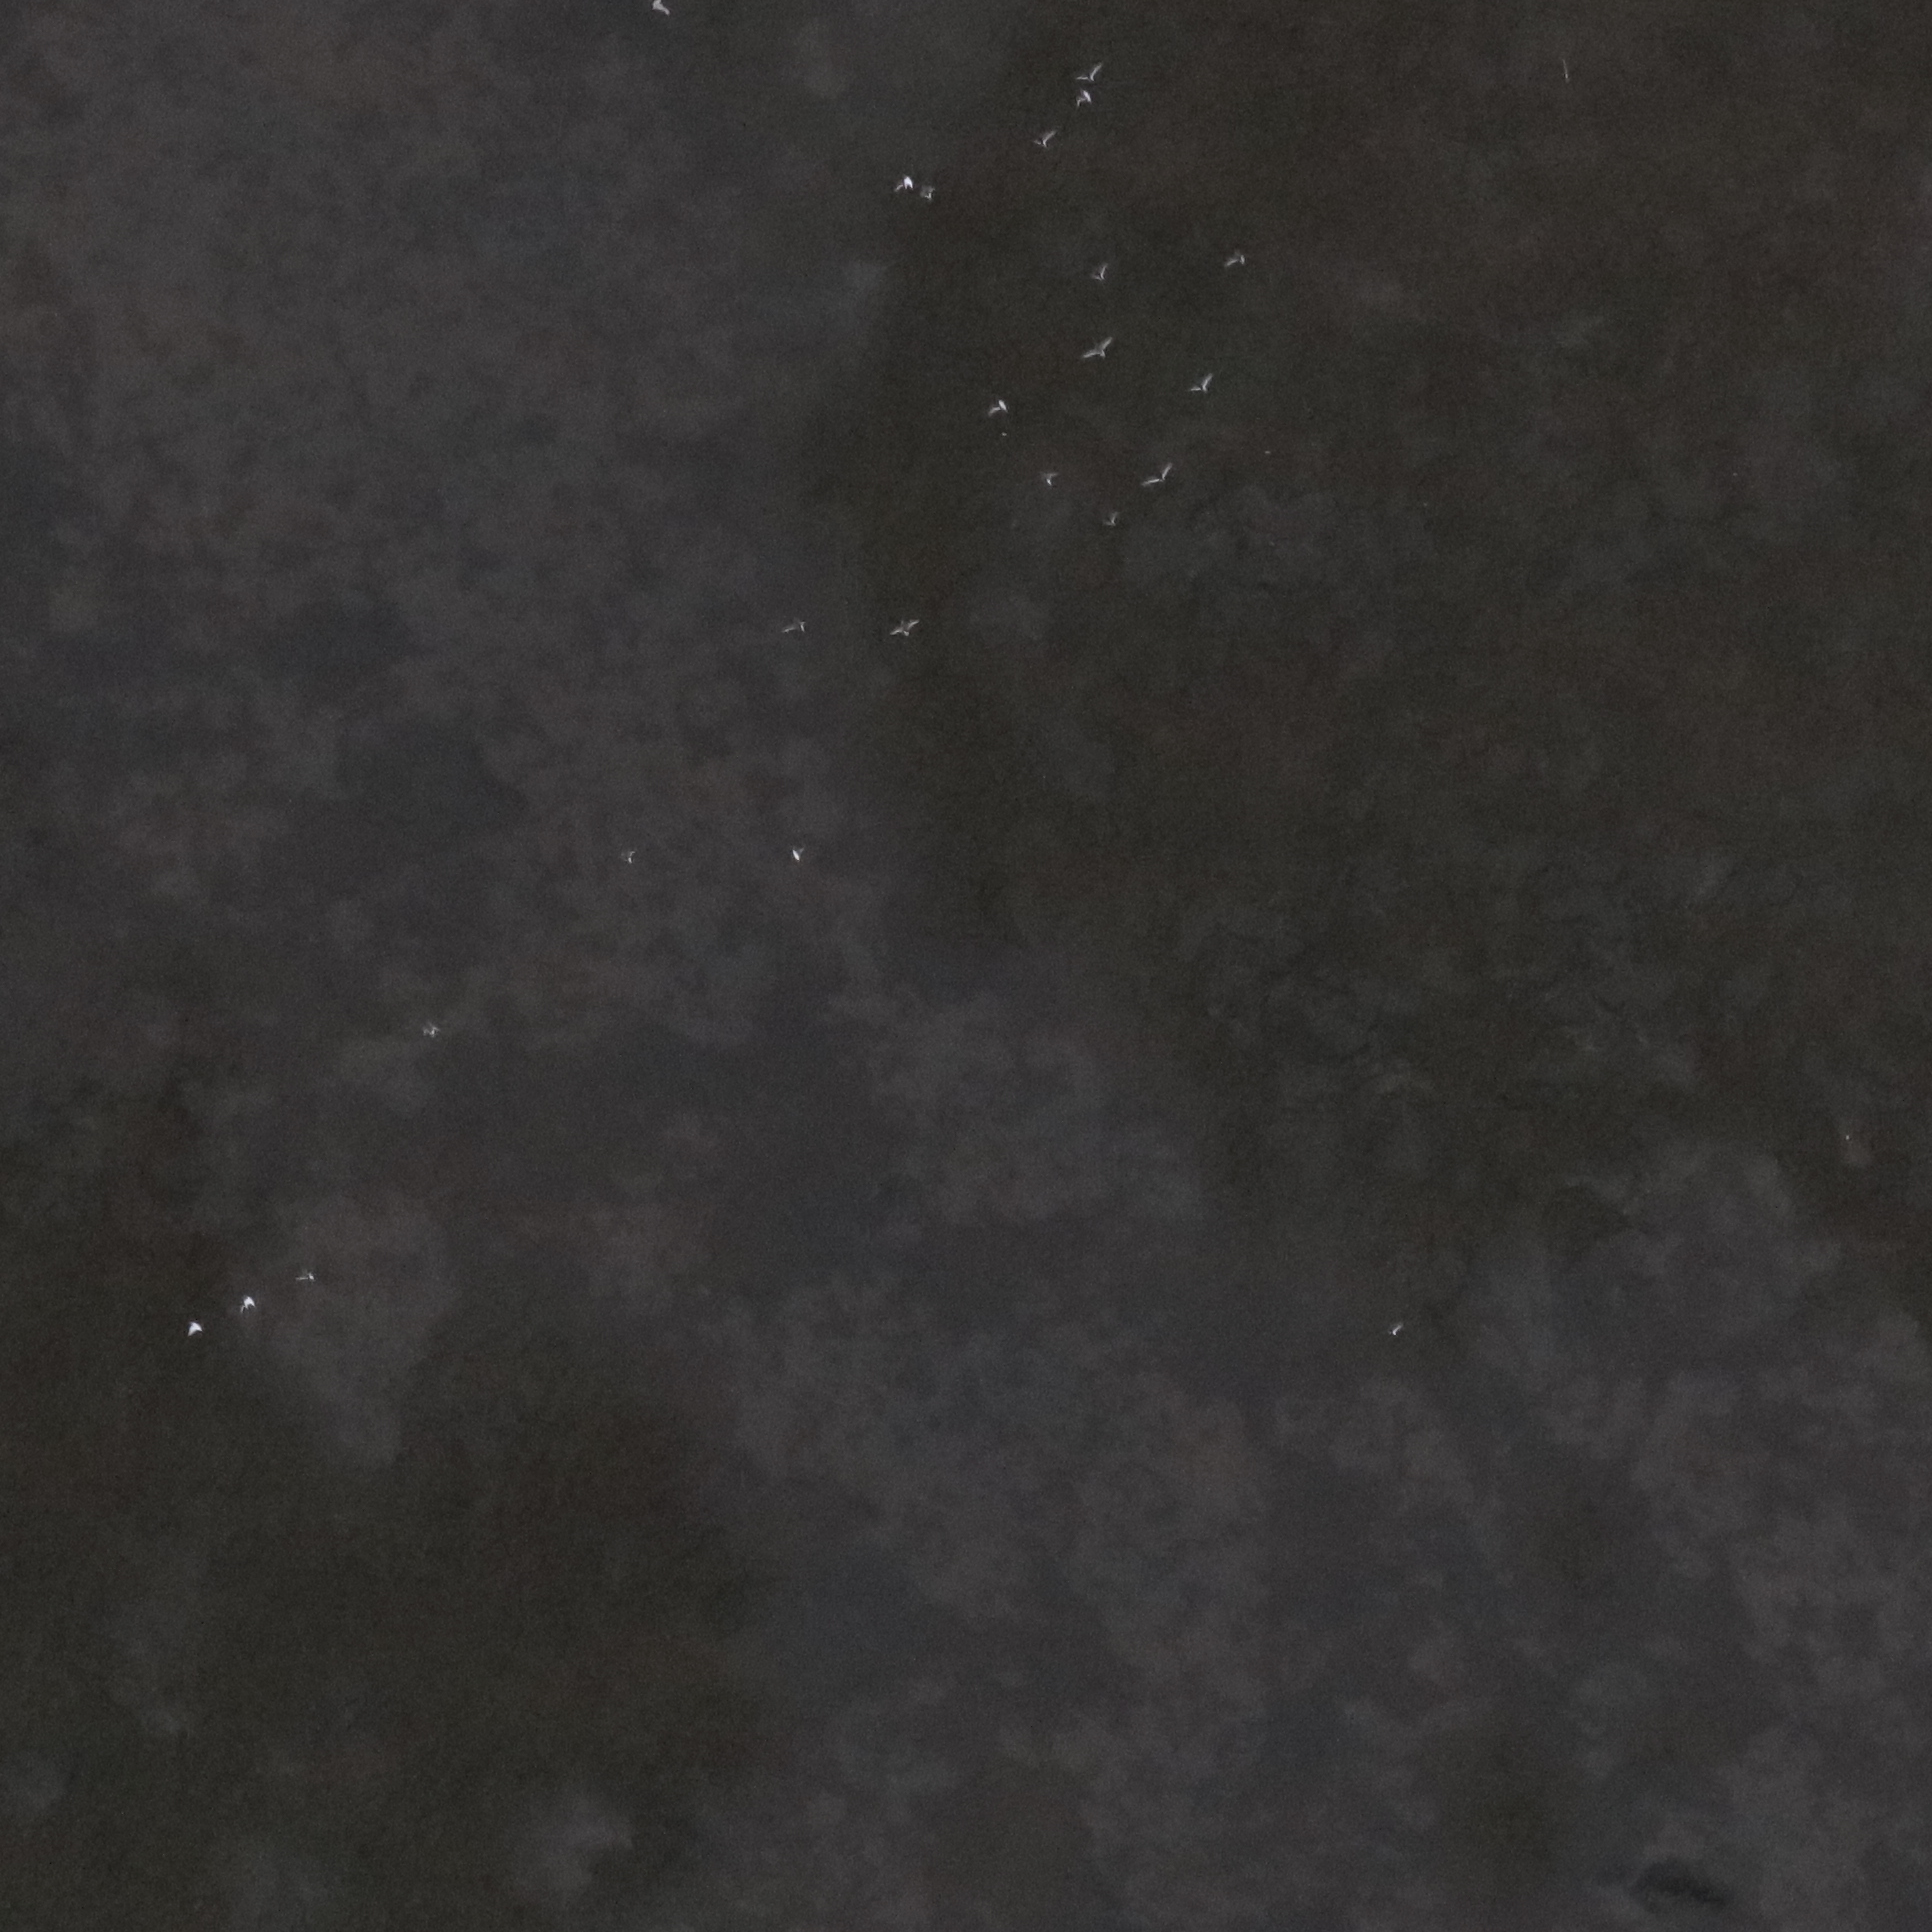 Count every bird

24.